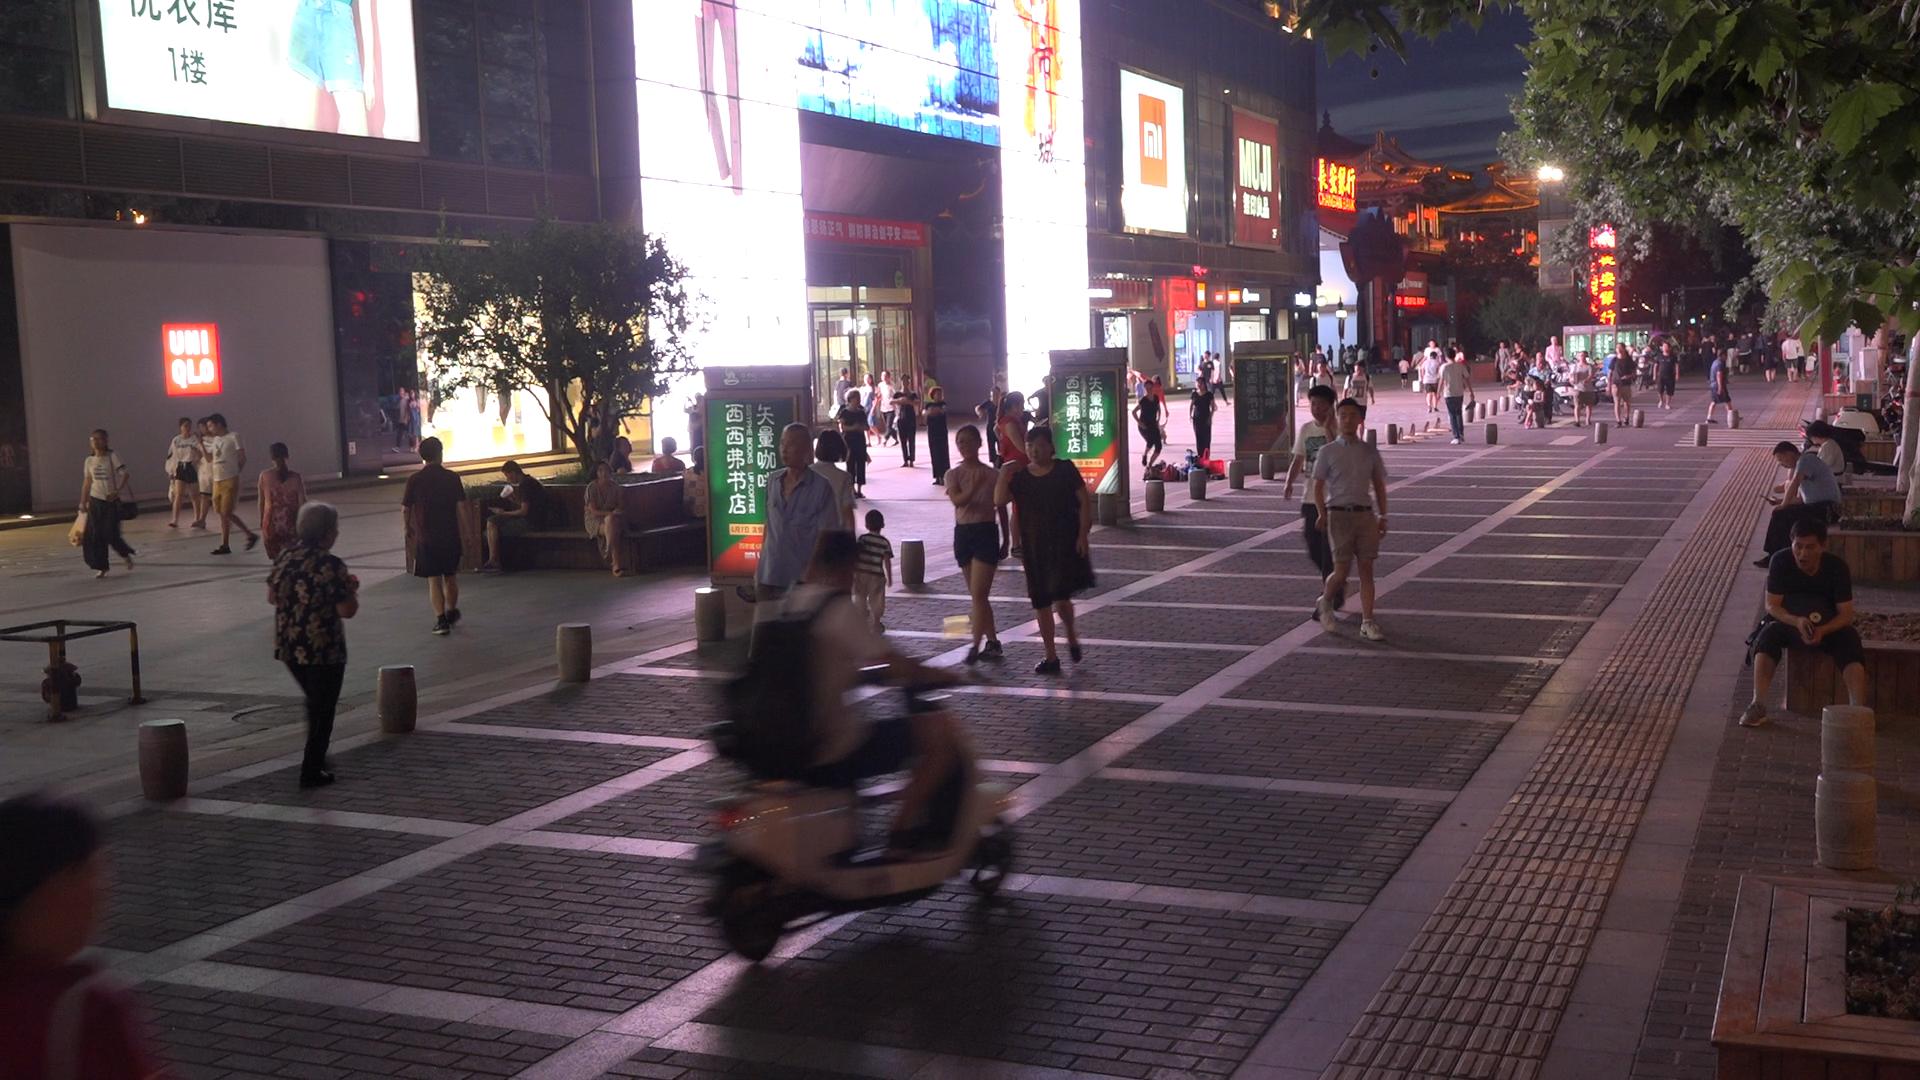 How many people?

68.